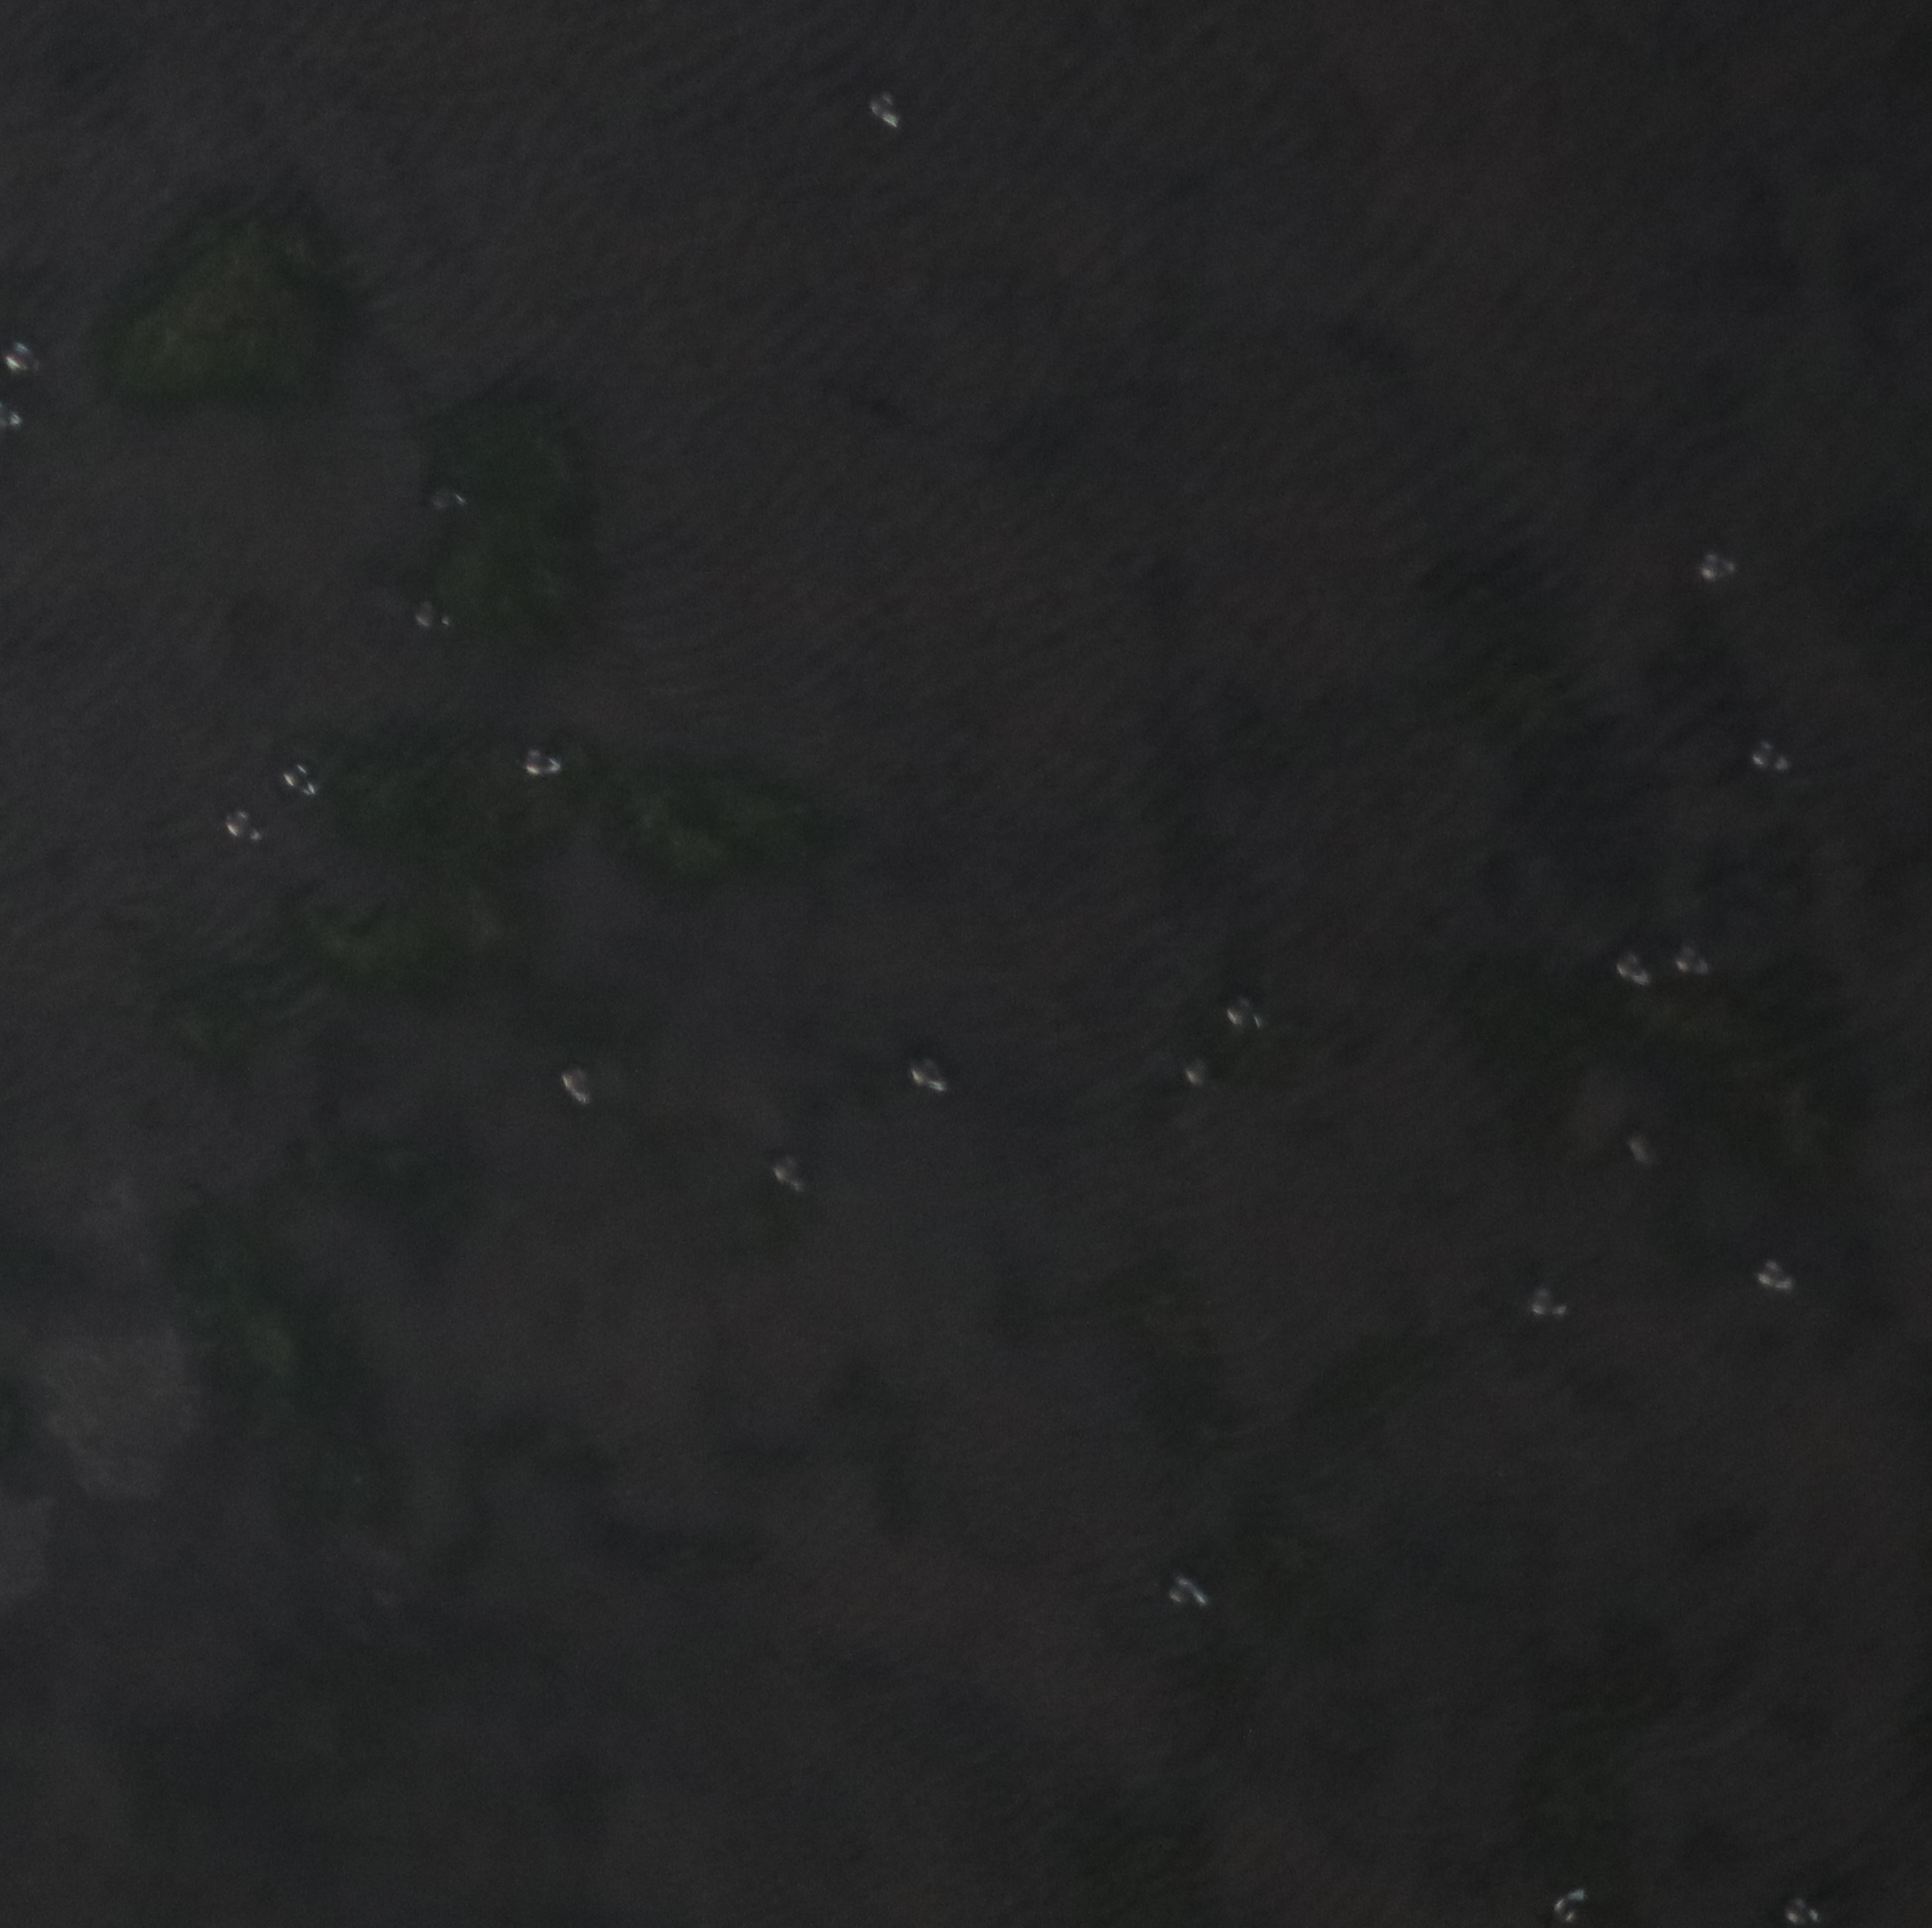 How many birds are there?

21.